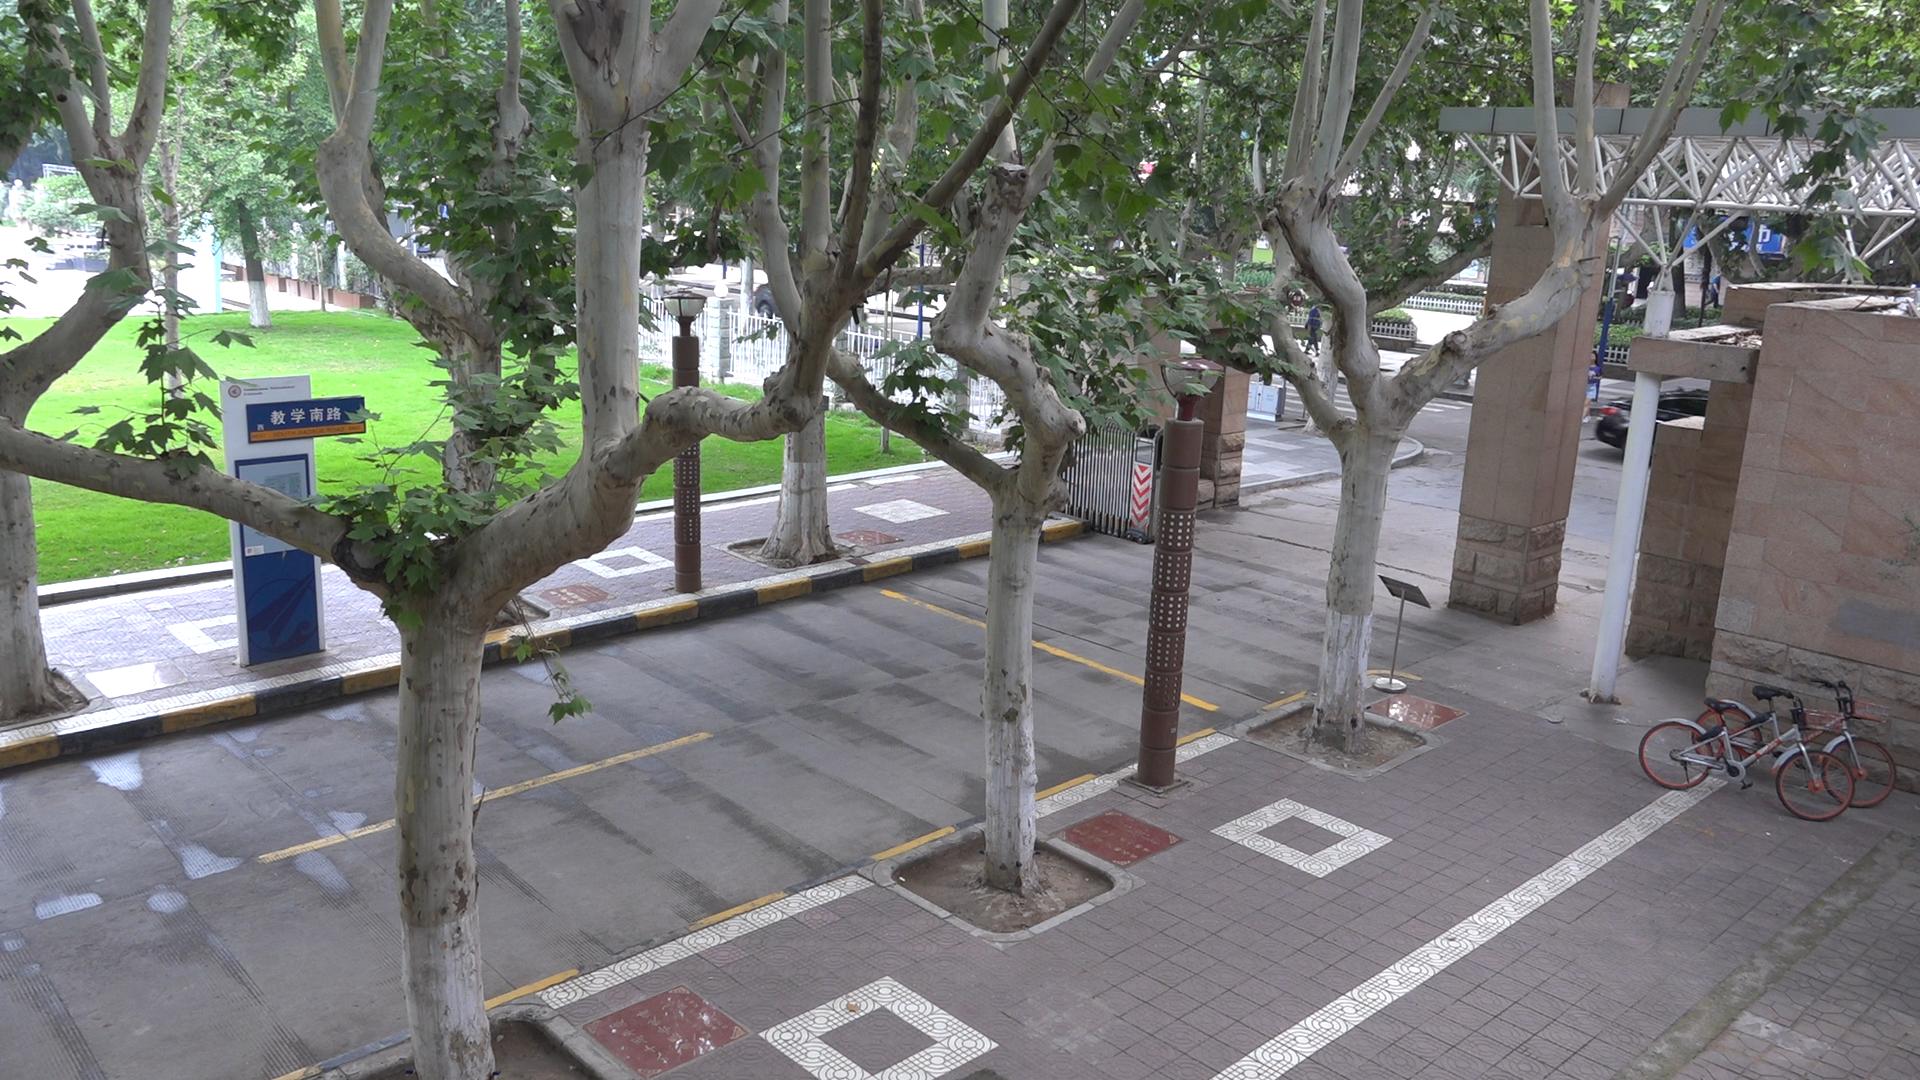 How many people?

2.